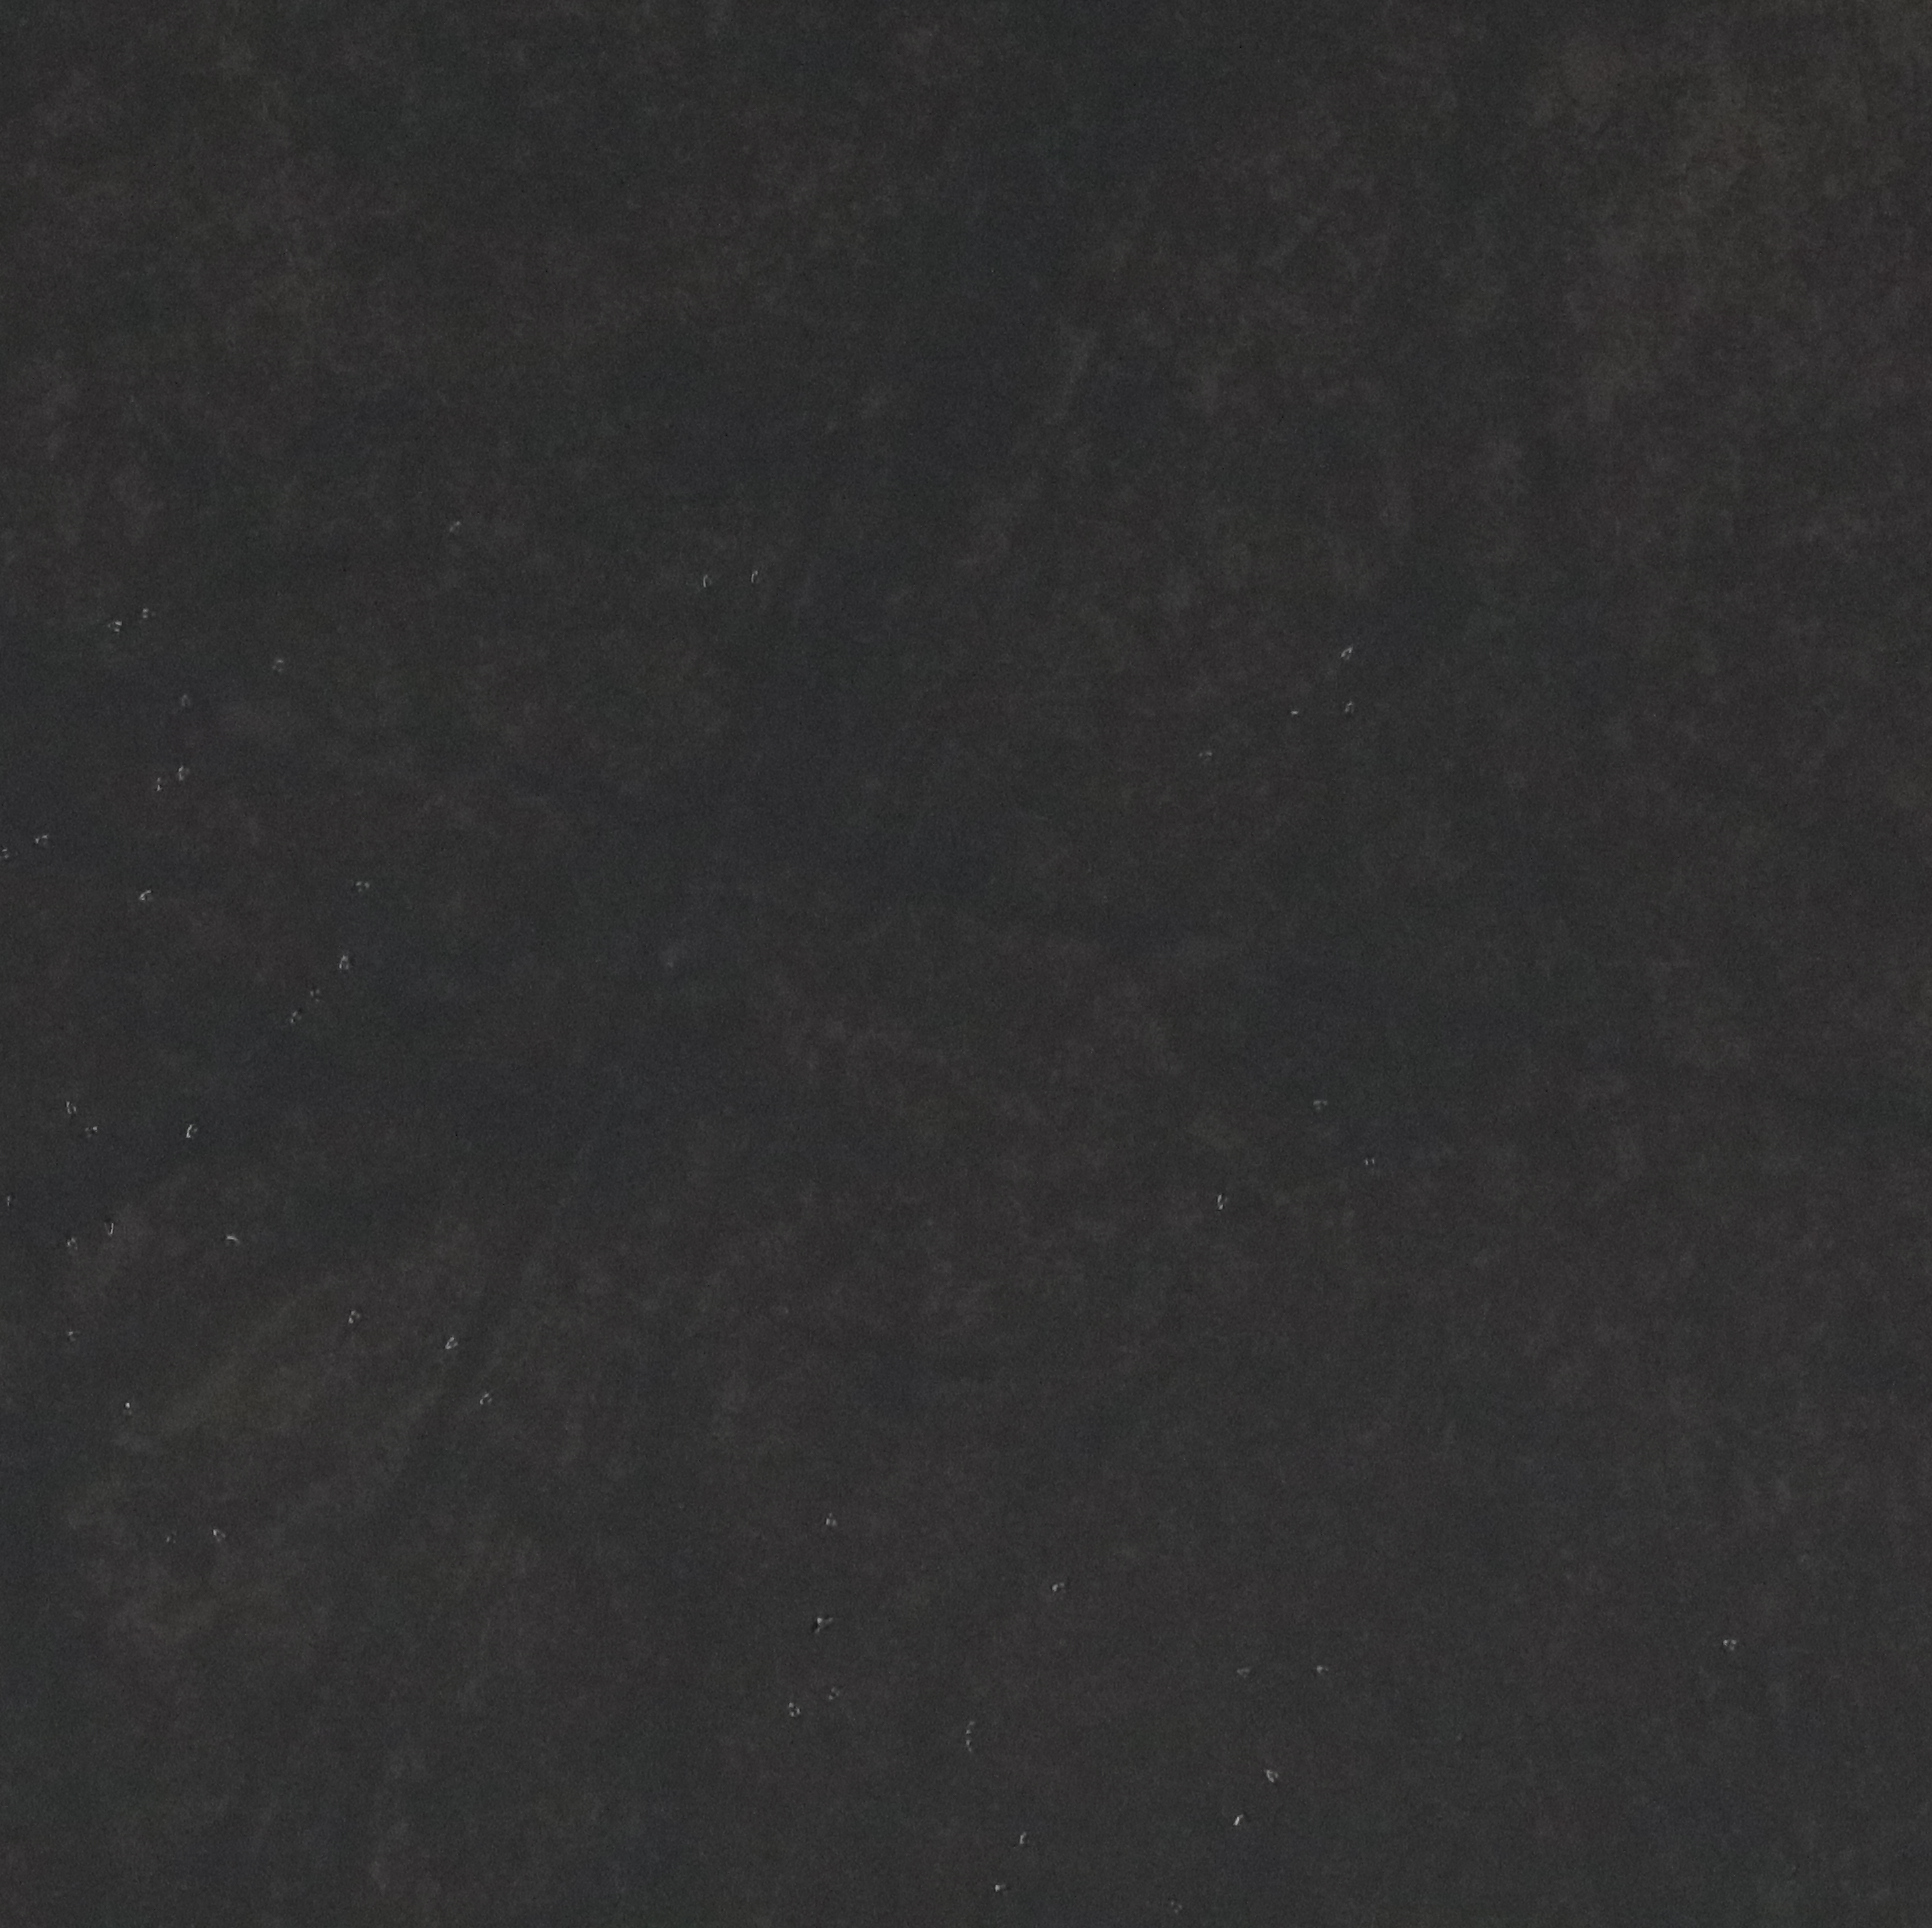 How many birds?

50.